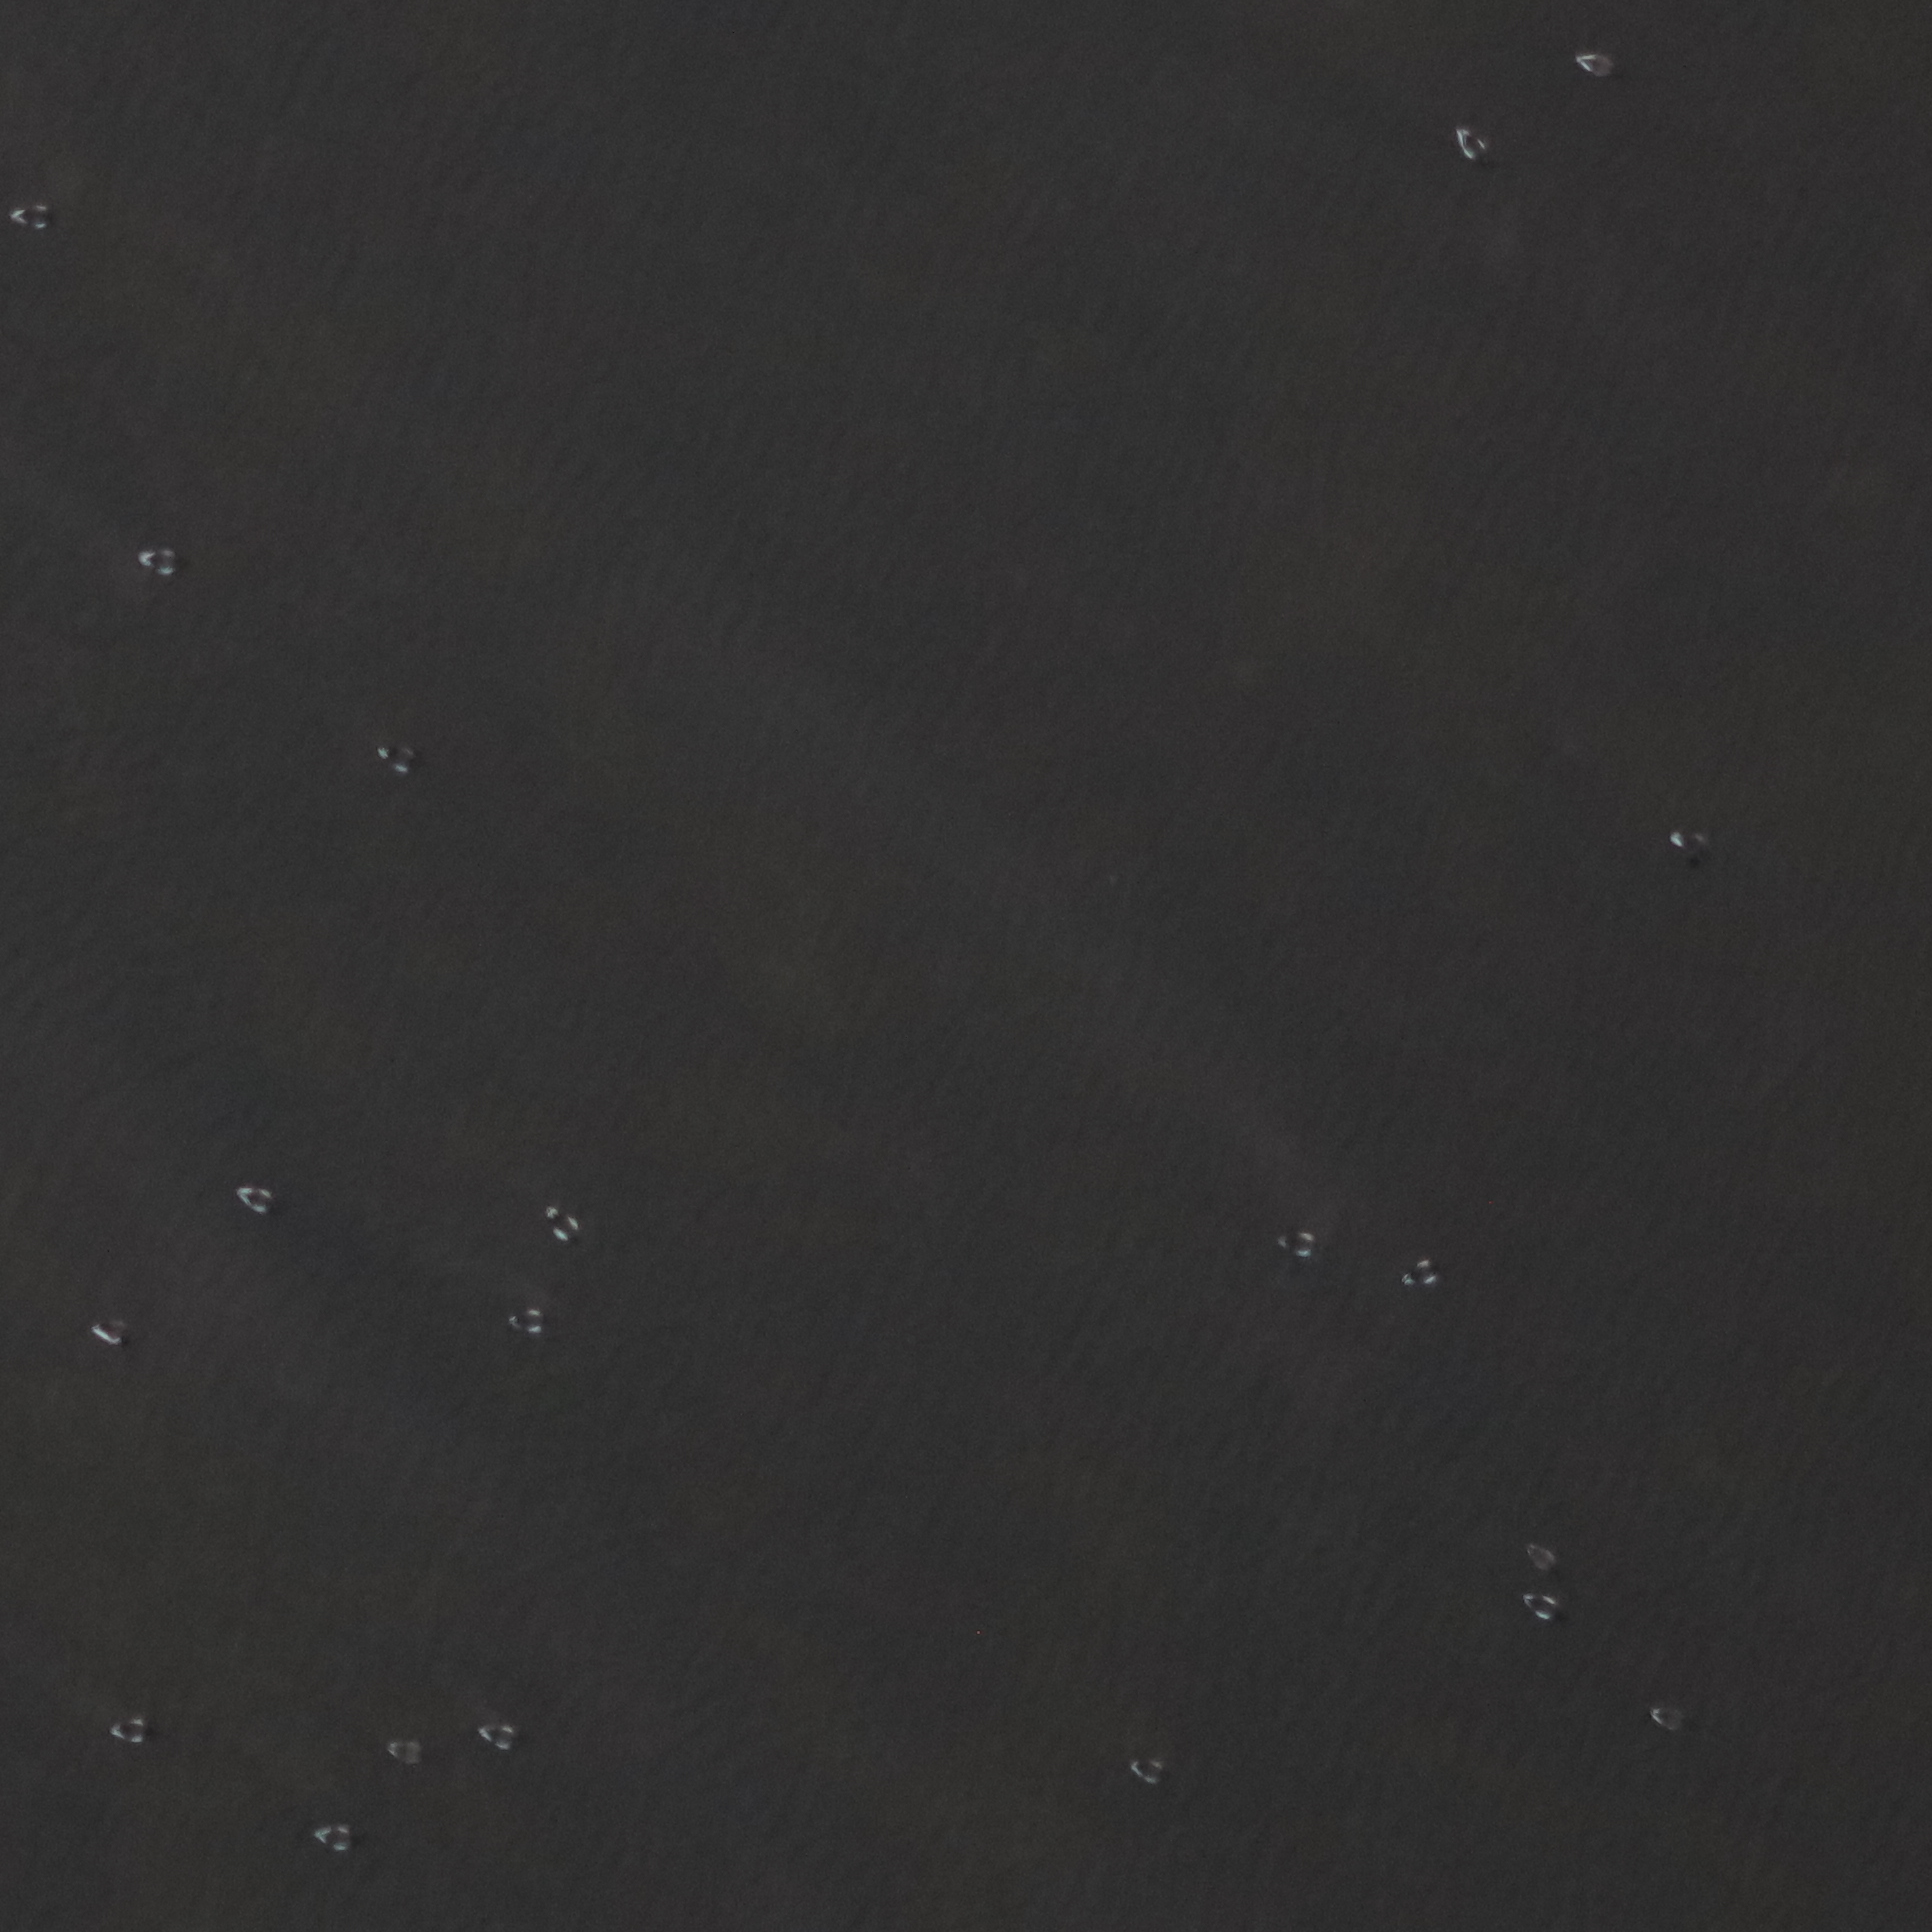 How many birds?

20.